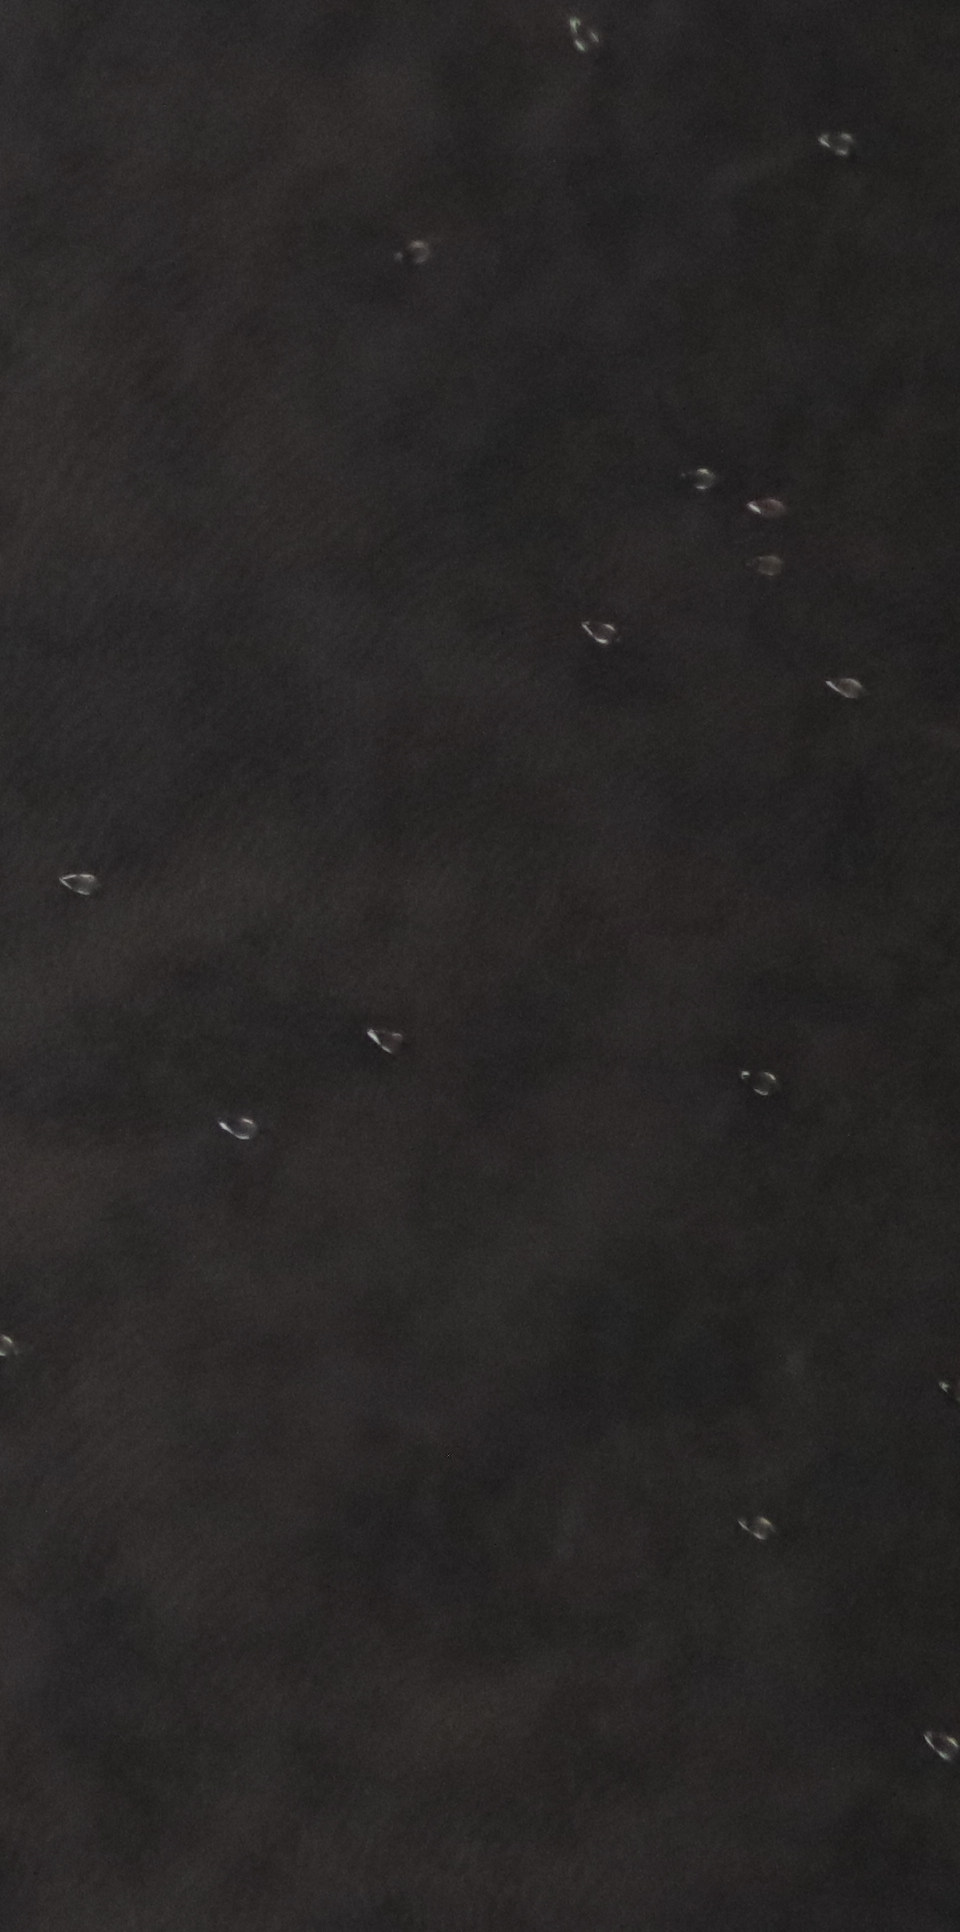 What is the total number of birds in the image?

14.